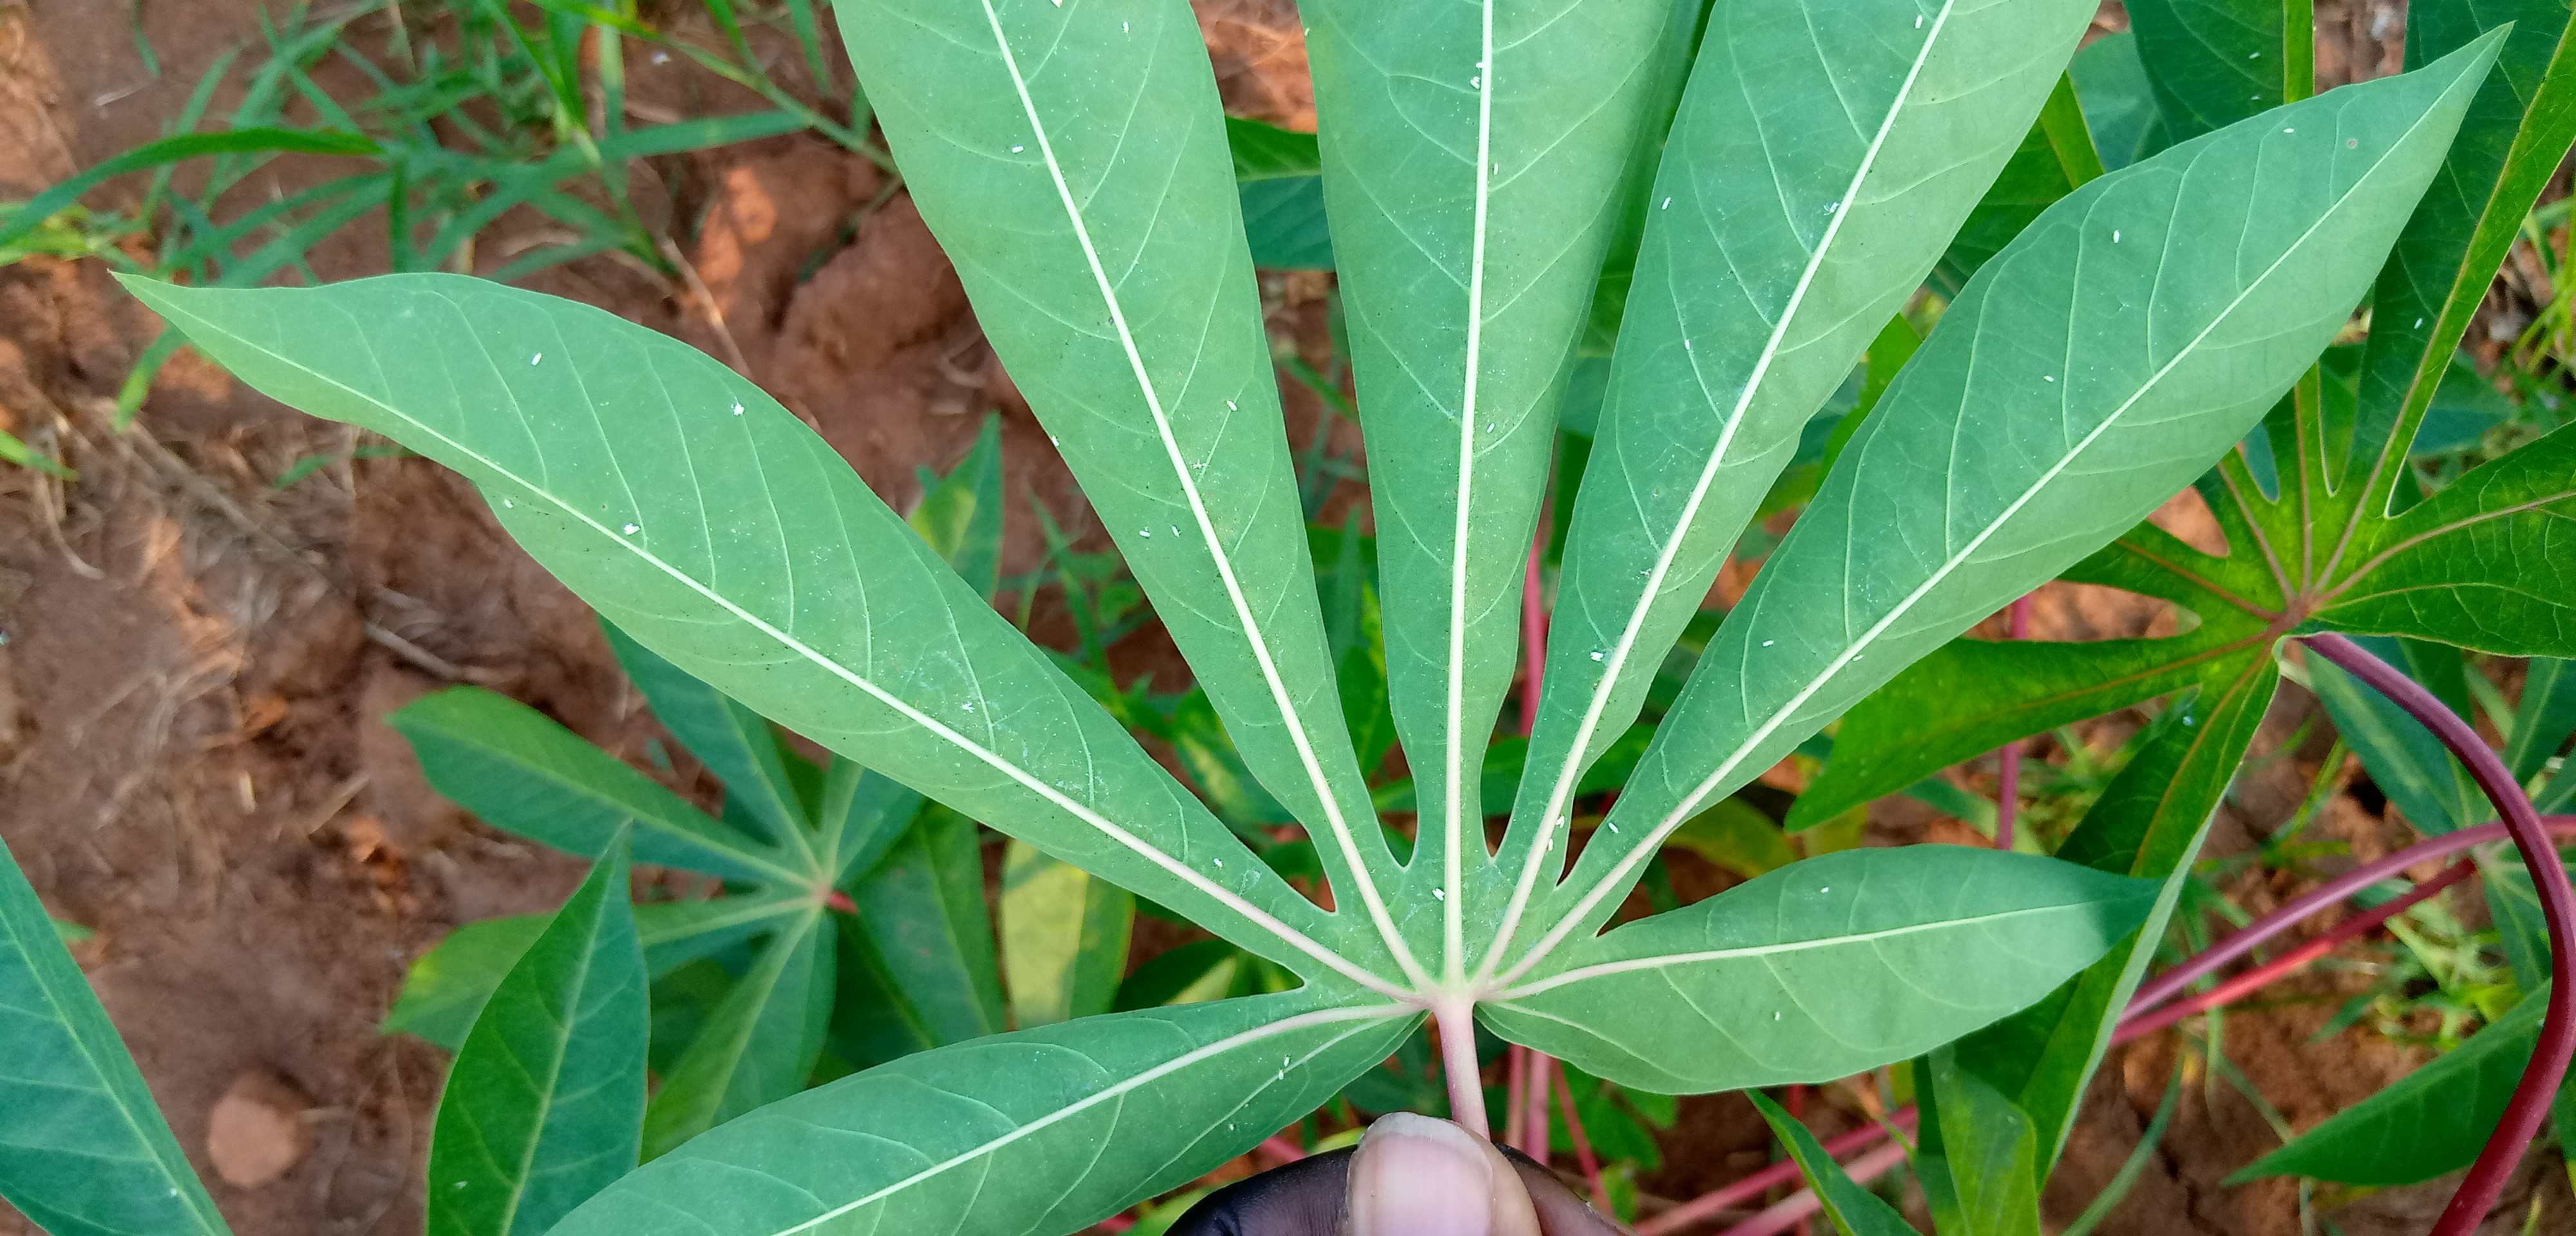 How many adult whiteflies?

41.